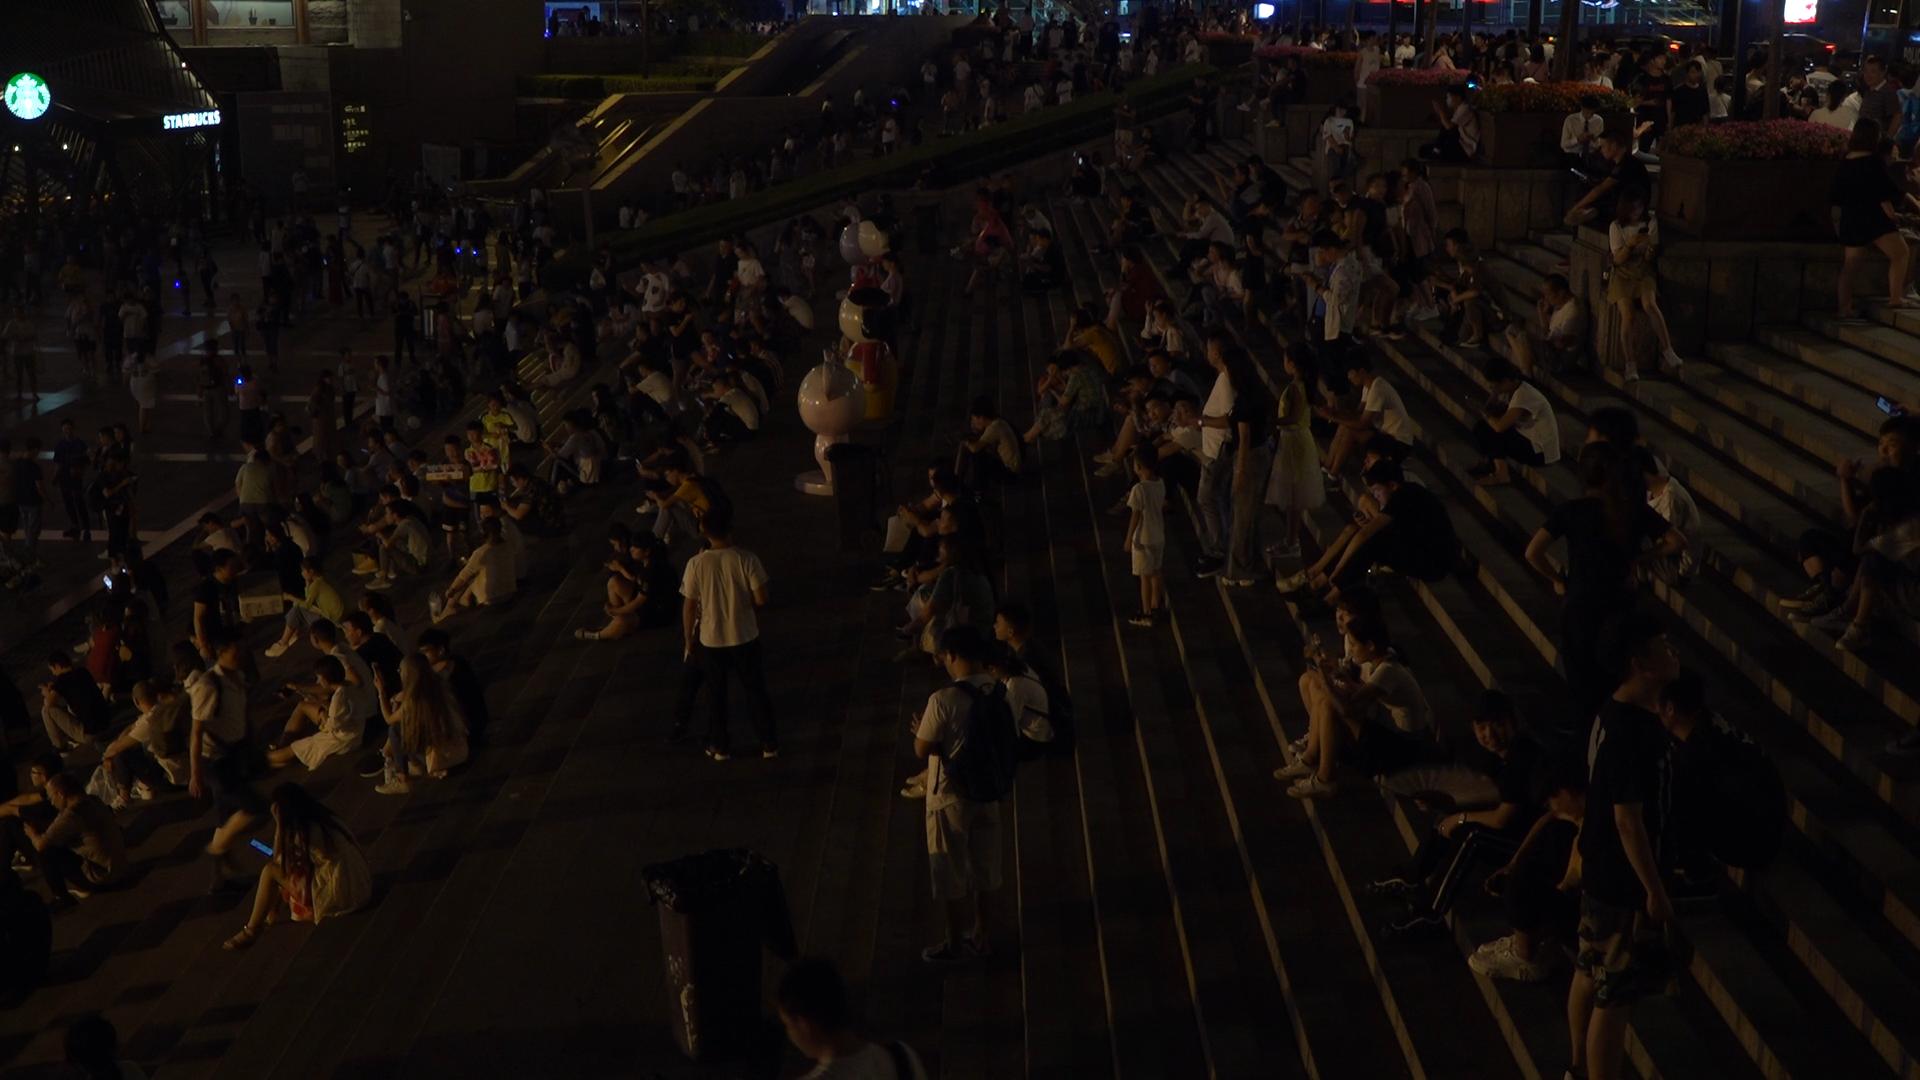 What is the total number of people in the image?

276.